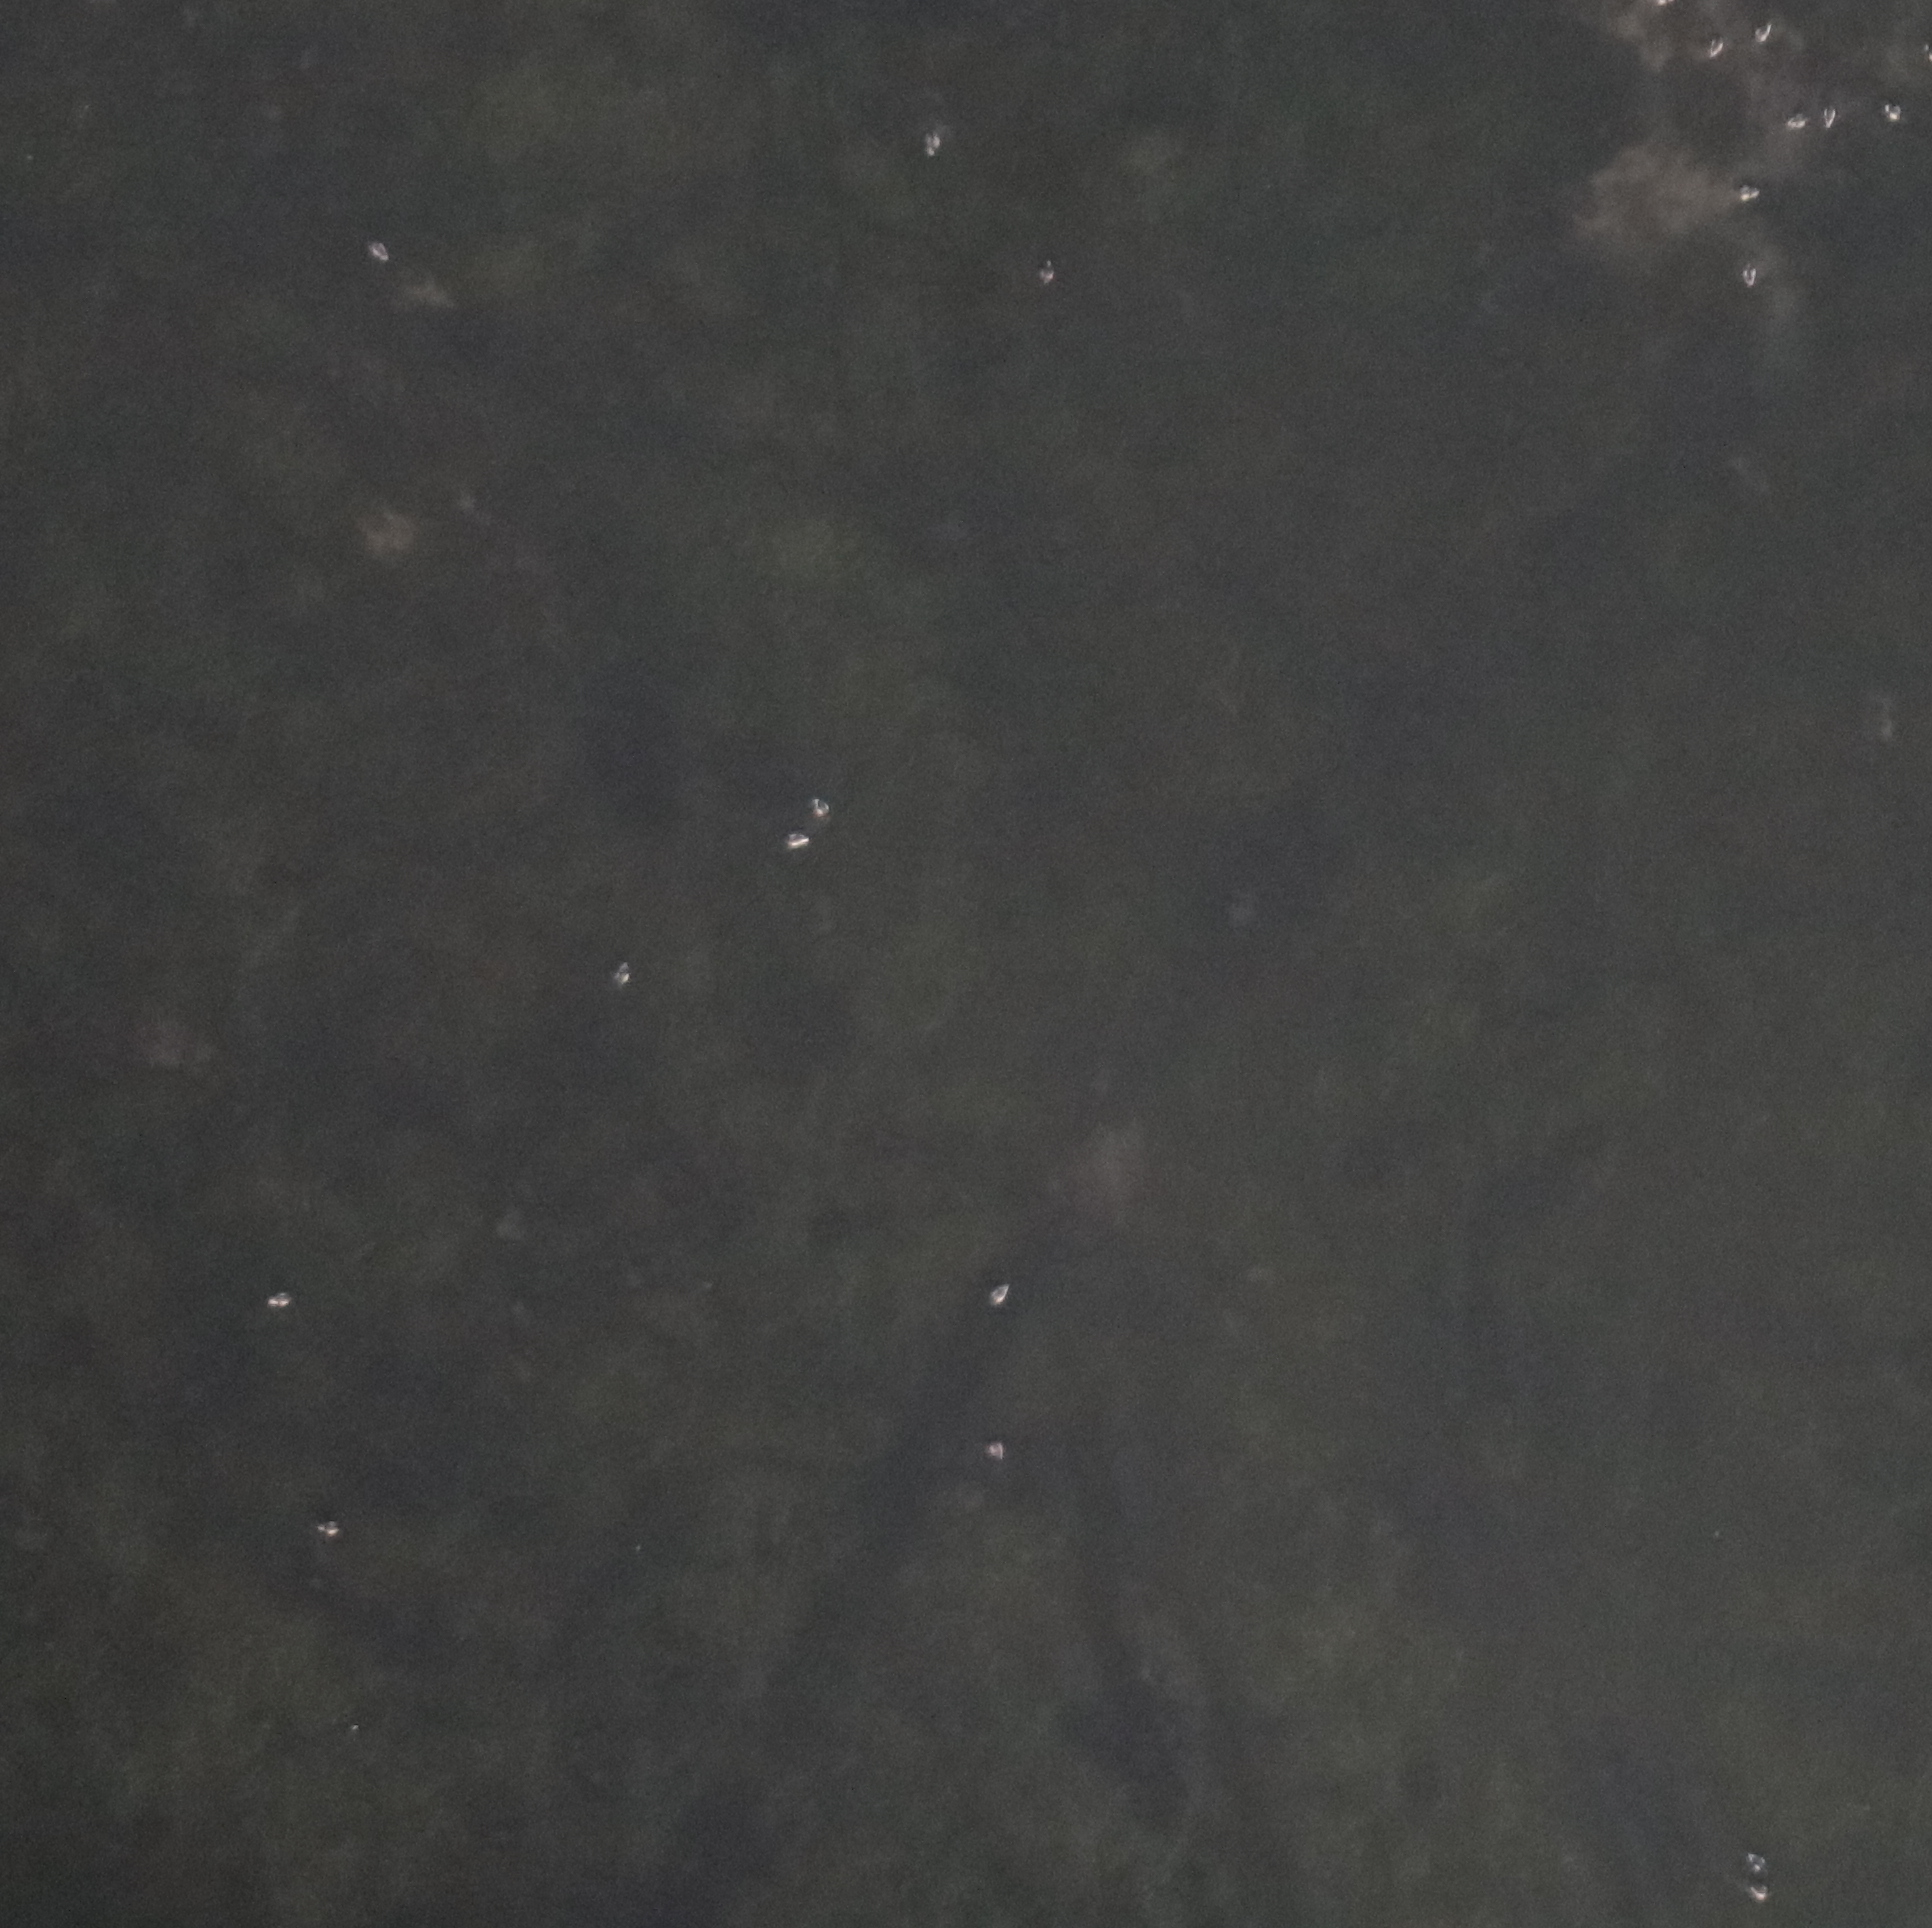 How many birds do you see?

19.